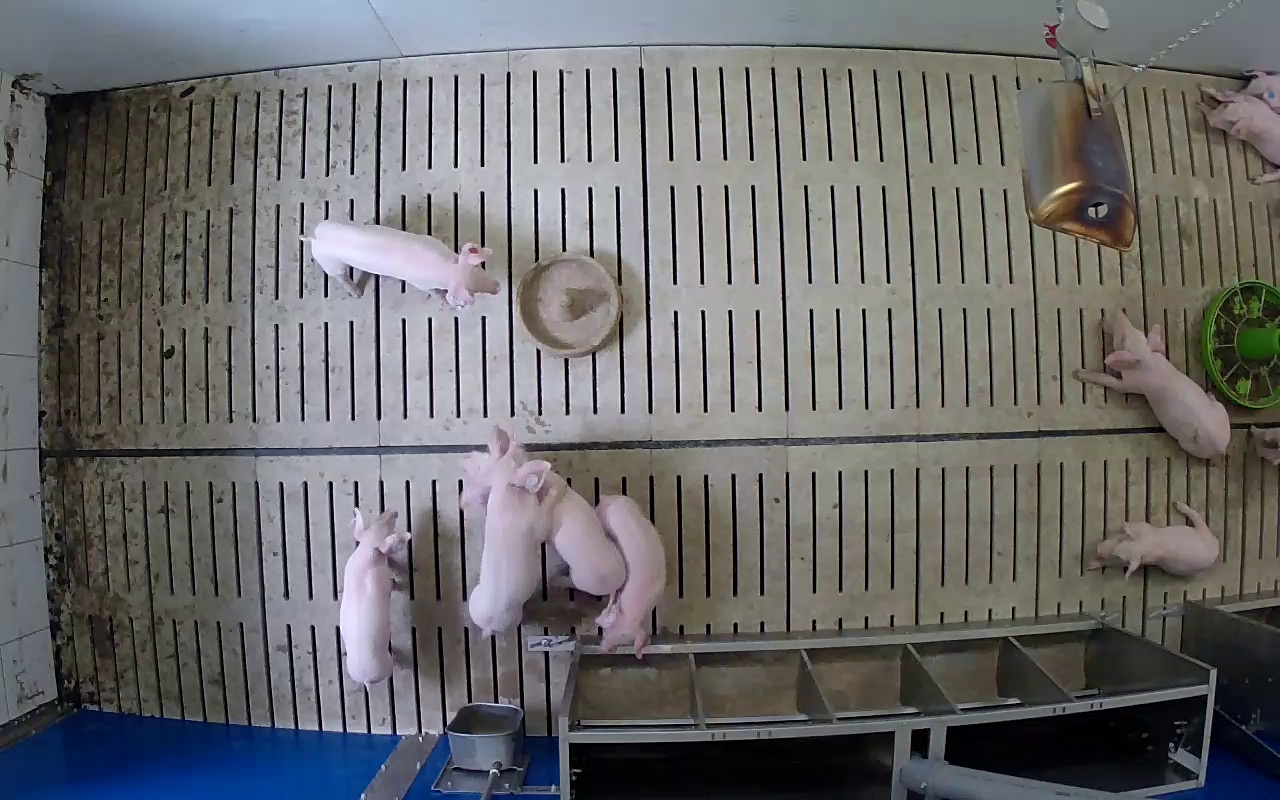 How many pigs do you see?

9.